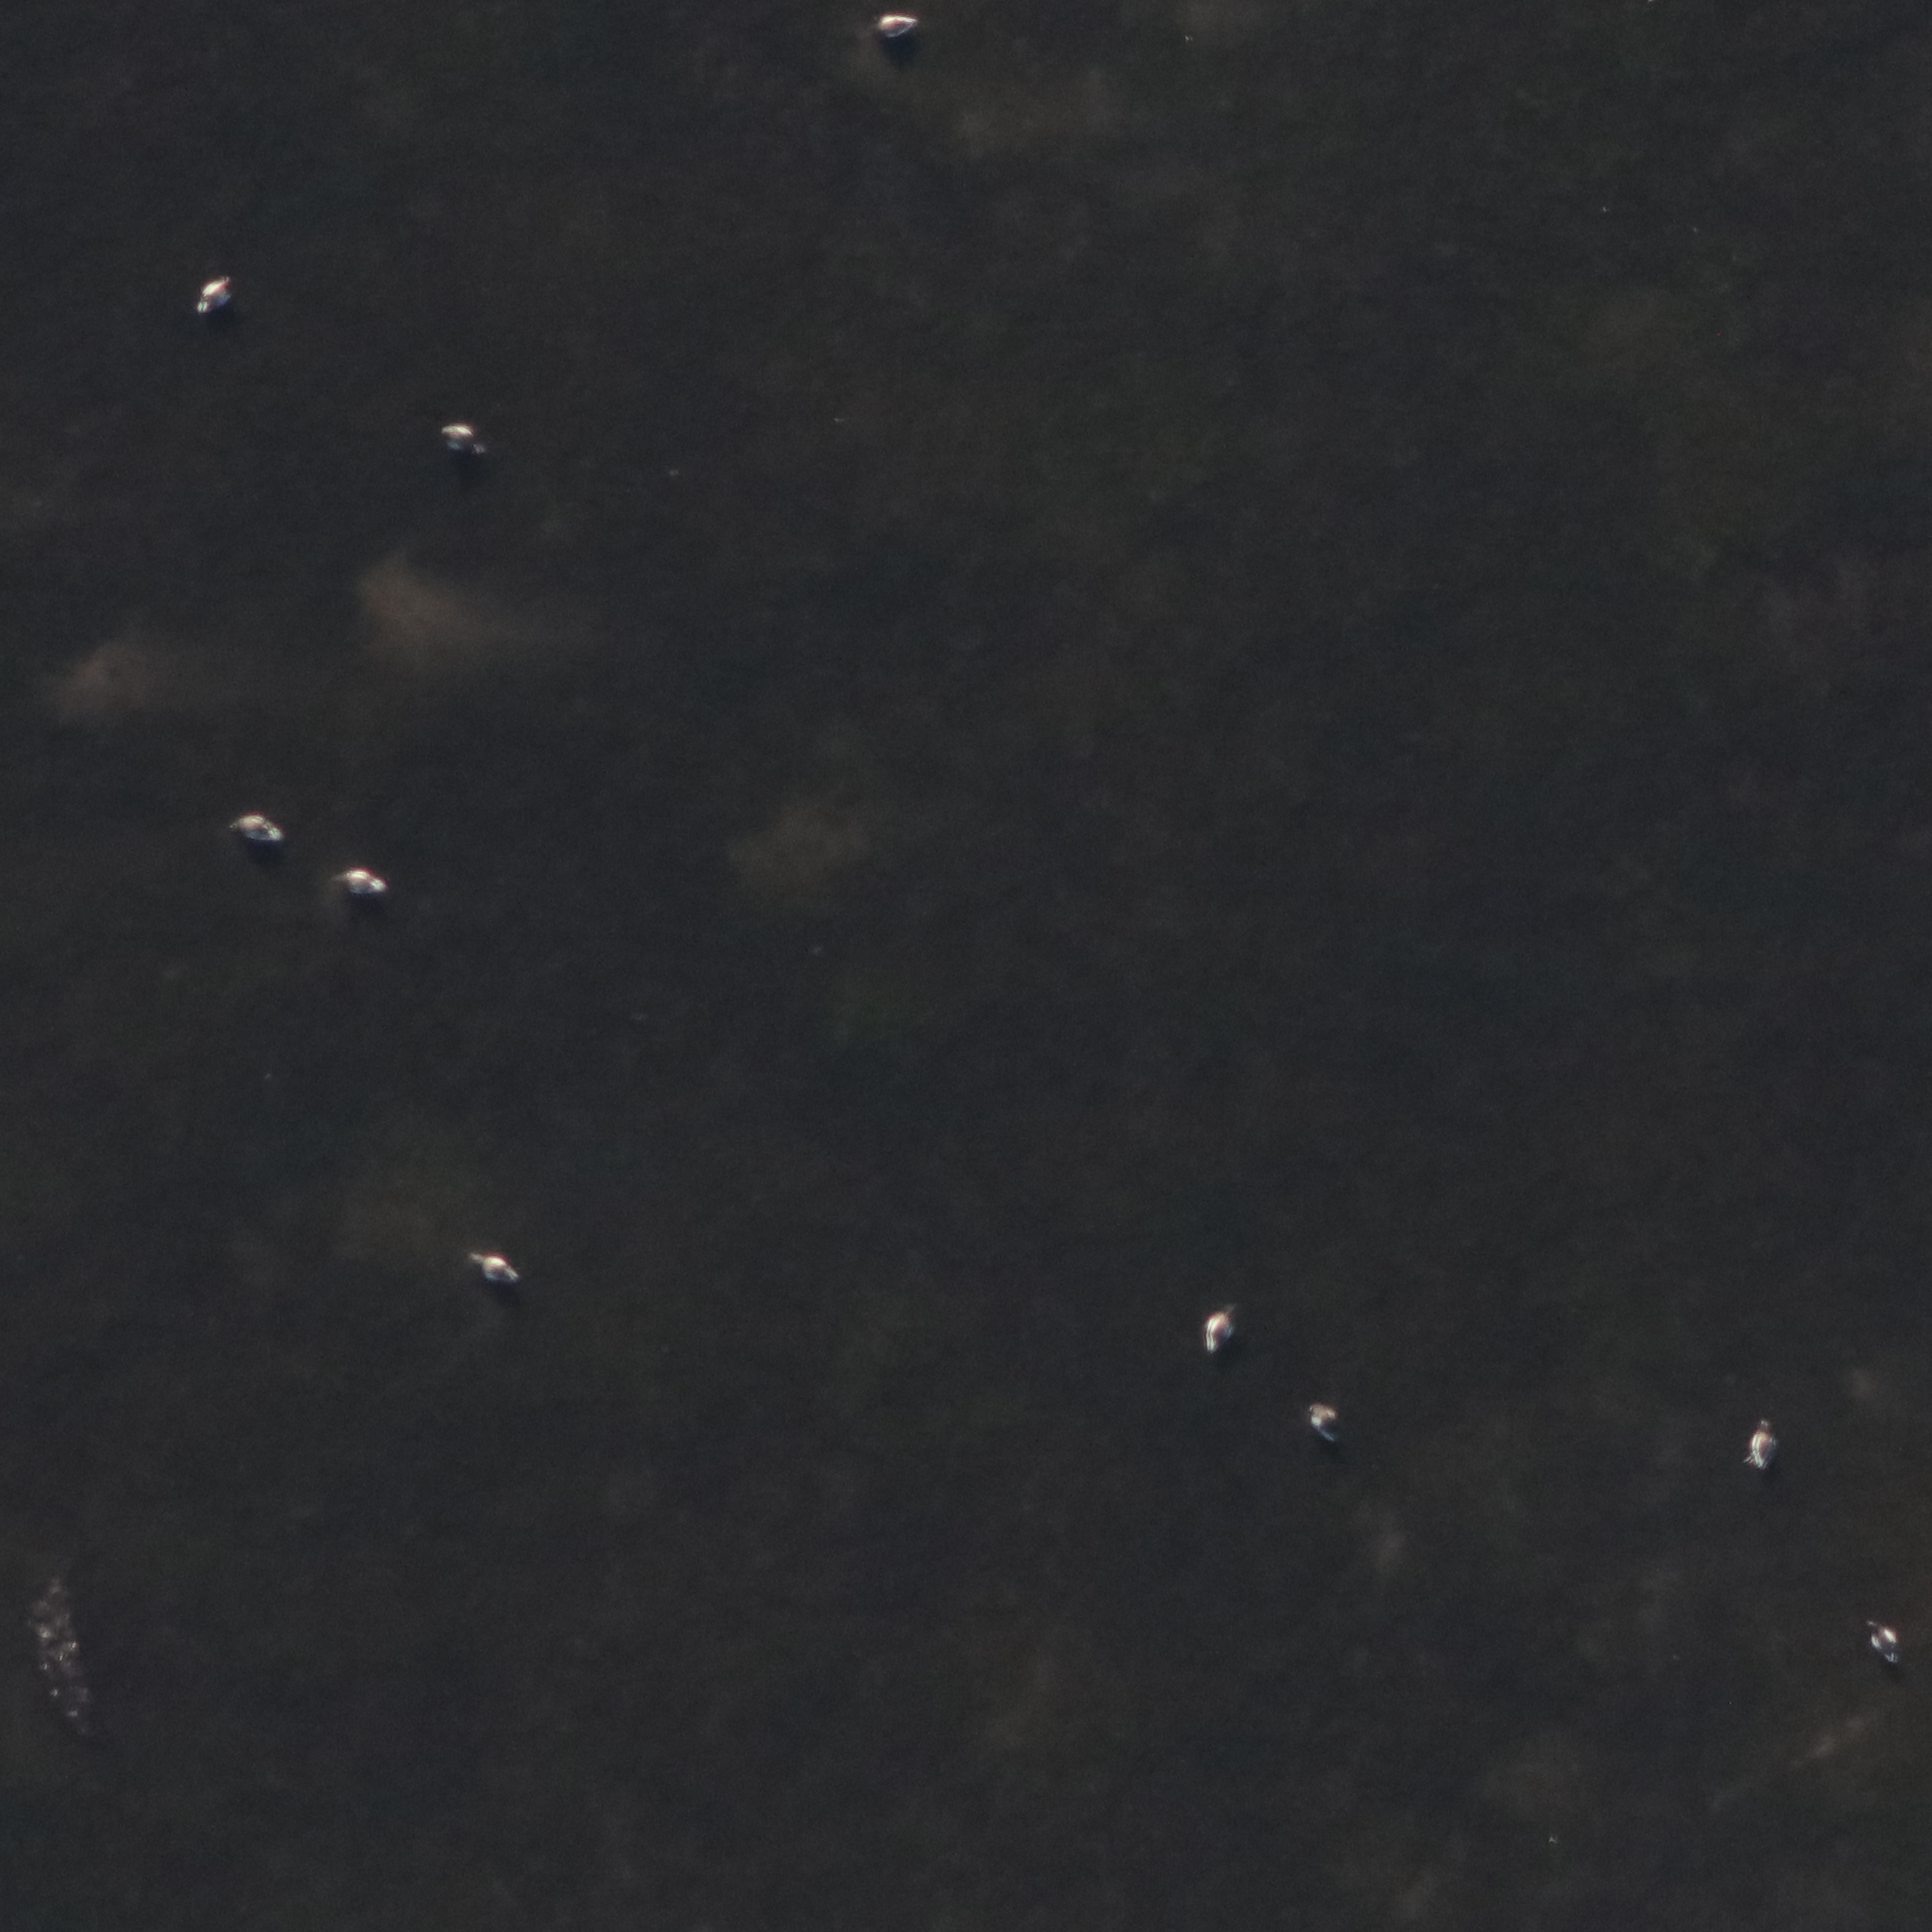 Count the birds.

10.